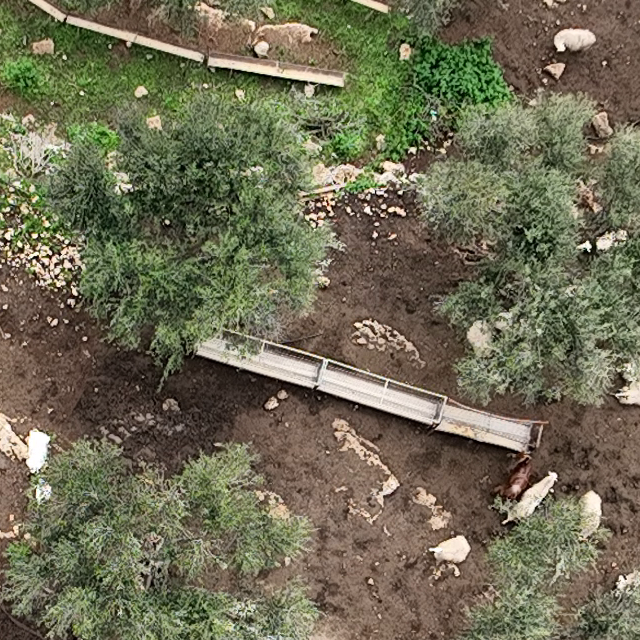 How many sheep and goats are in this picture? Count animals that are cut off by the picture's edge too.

8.